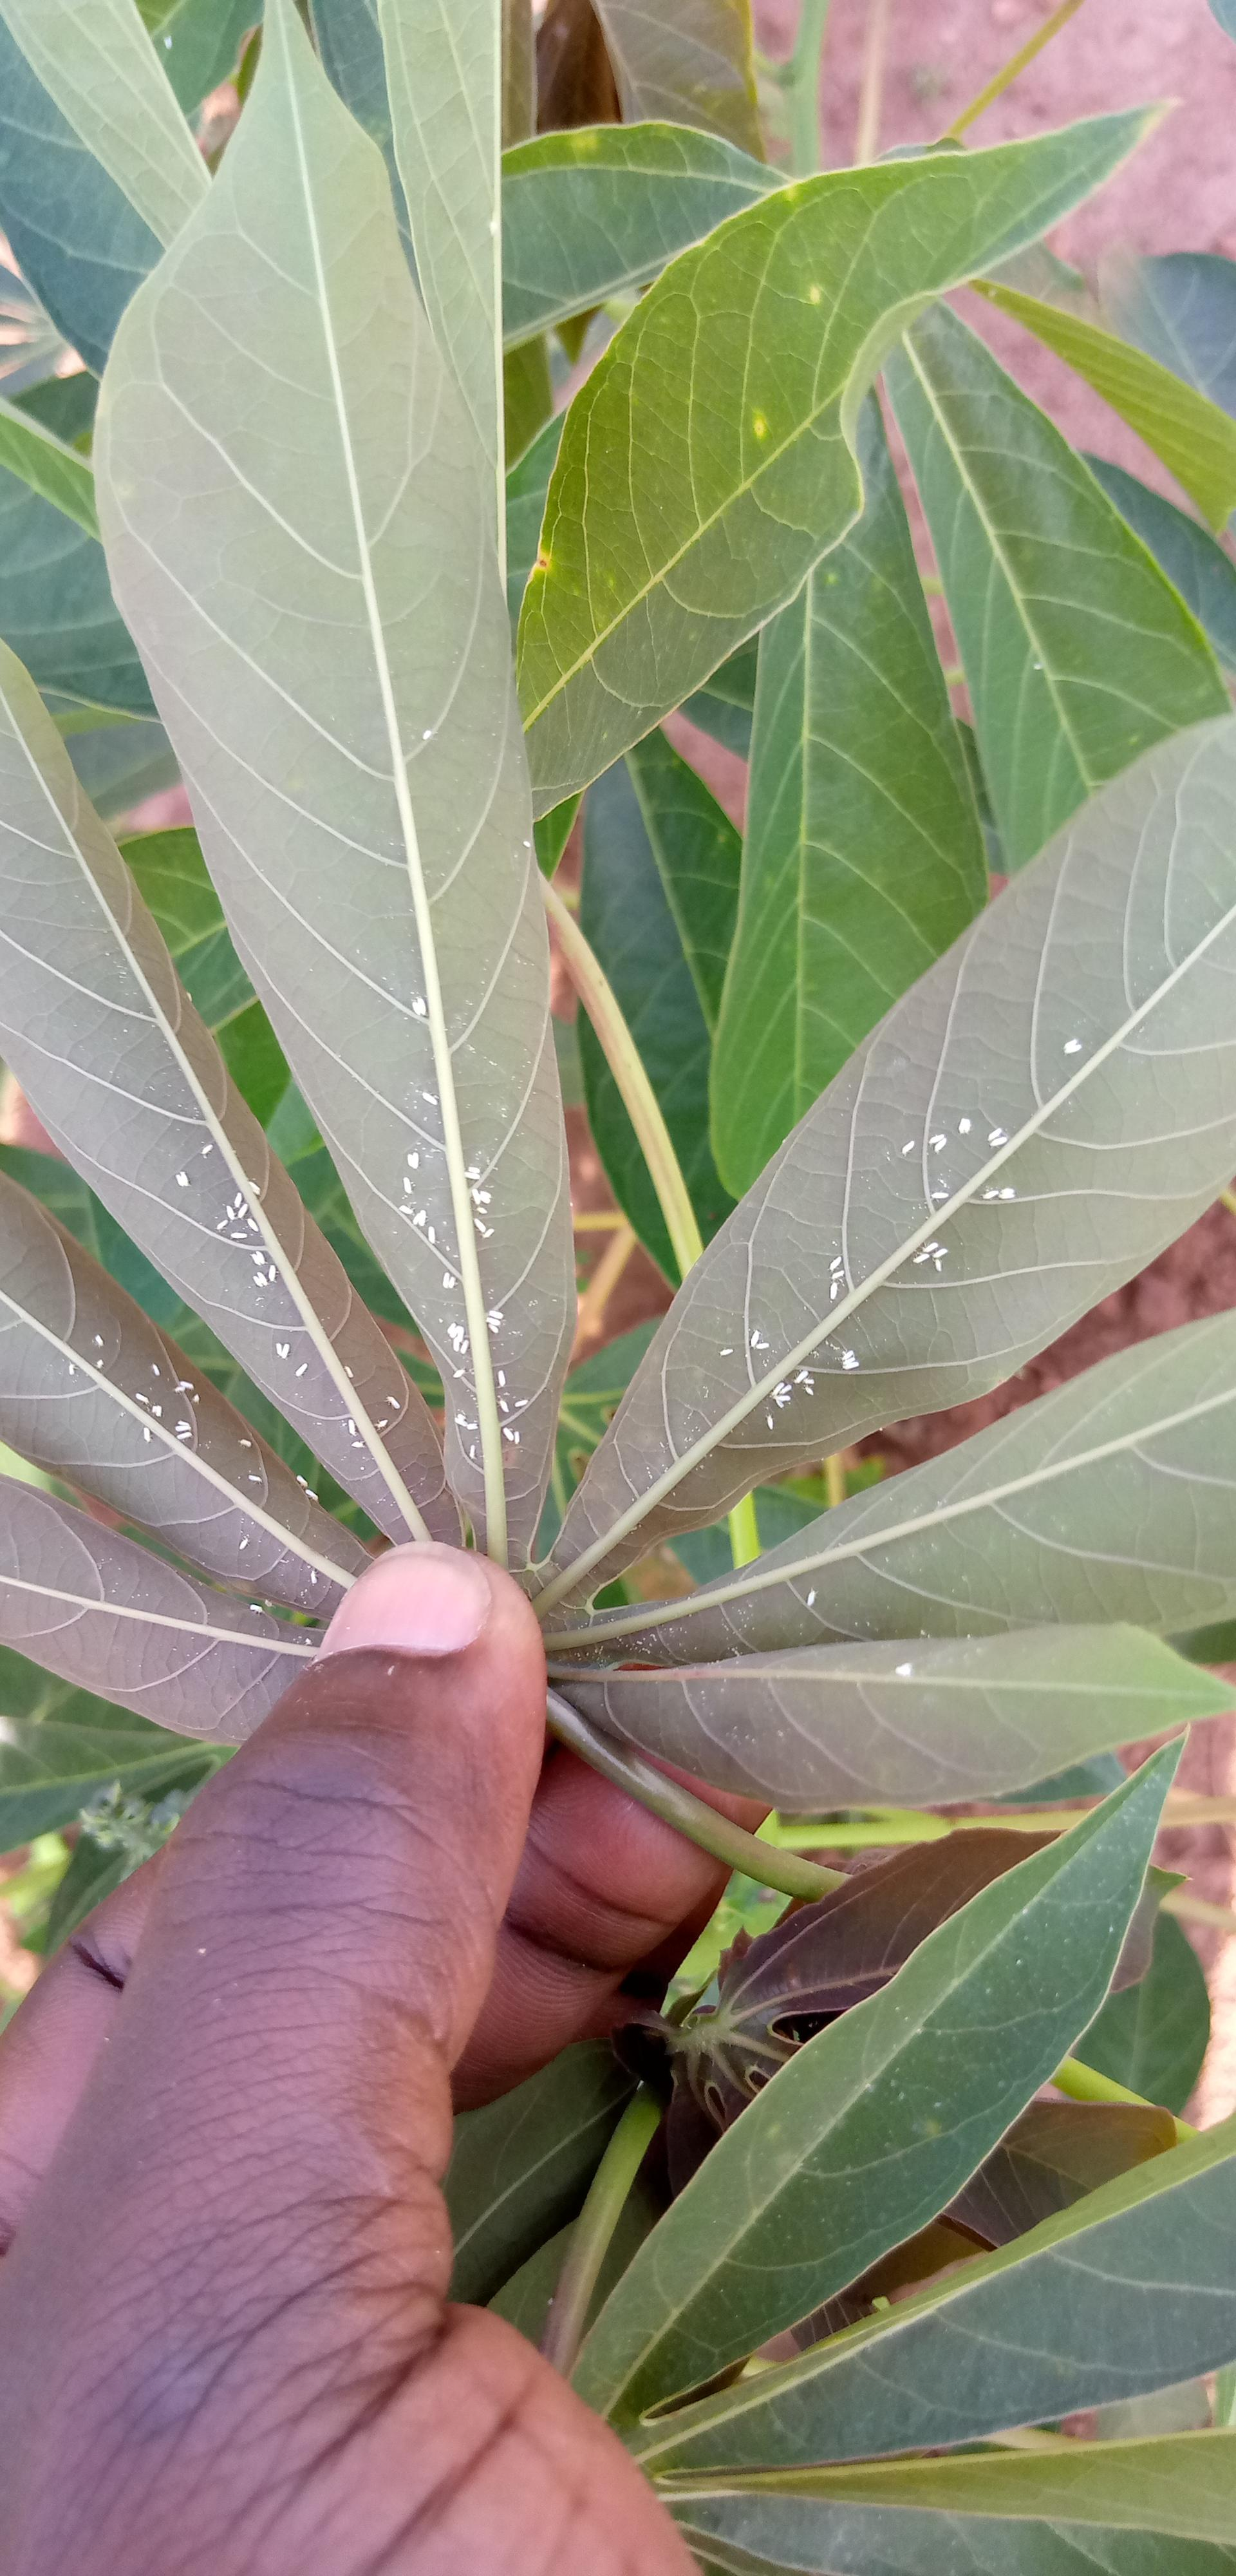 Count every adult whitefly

119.